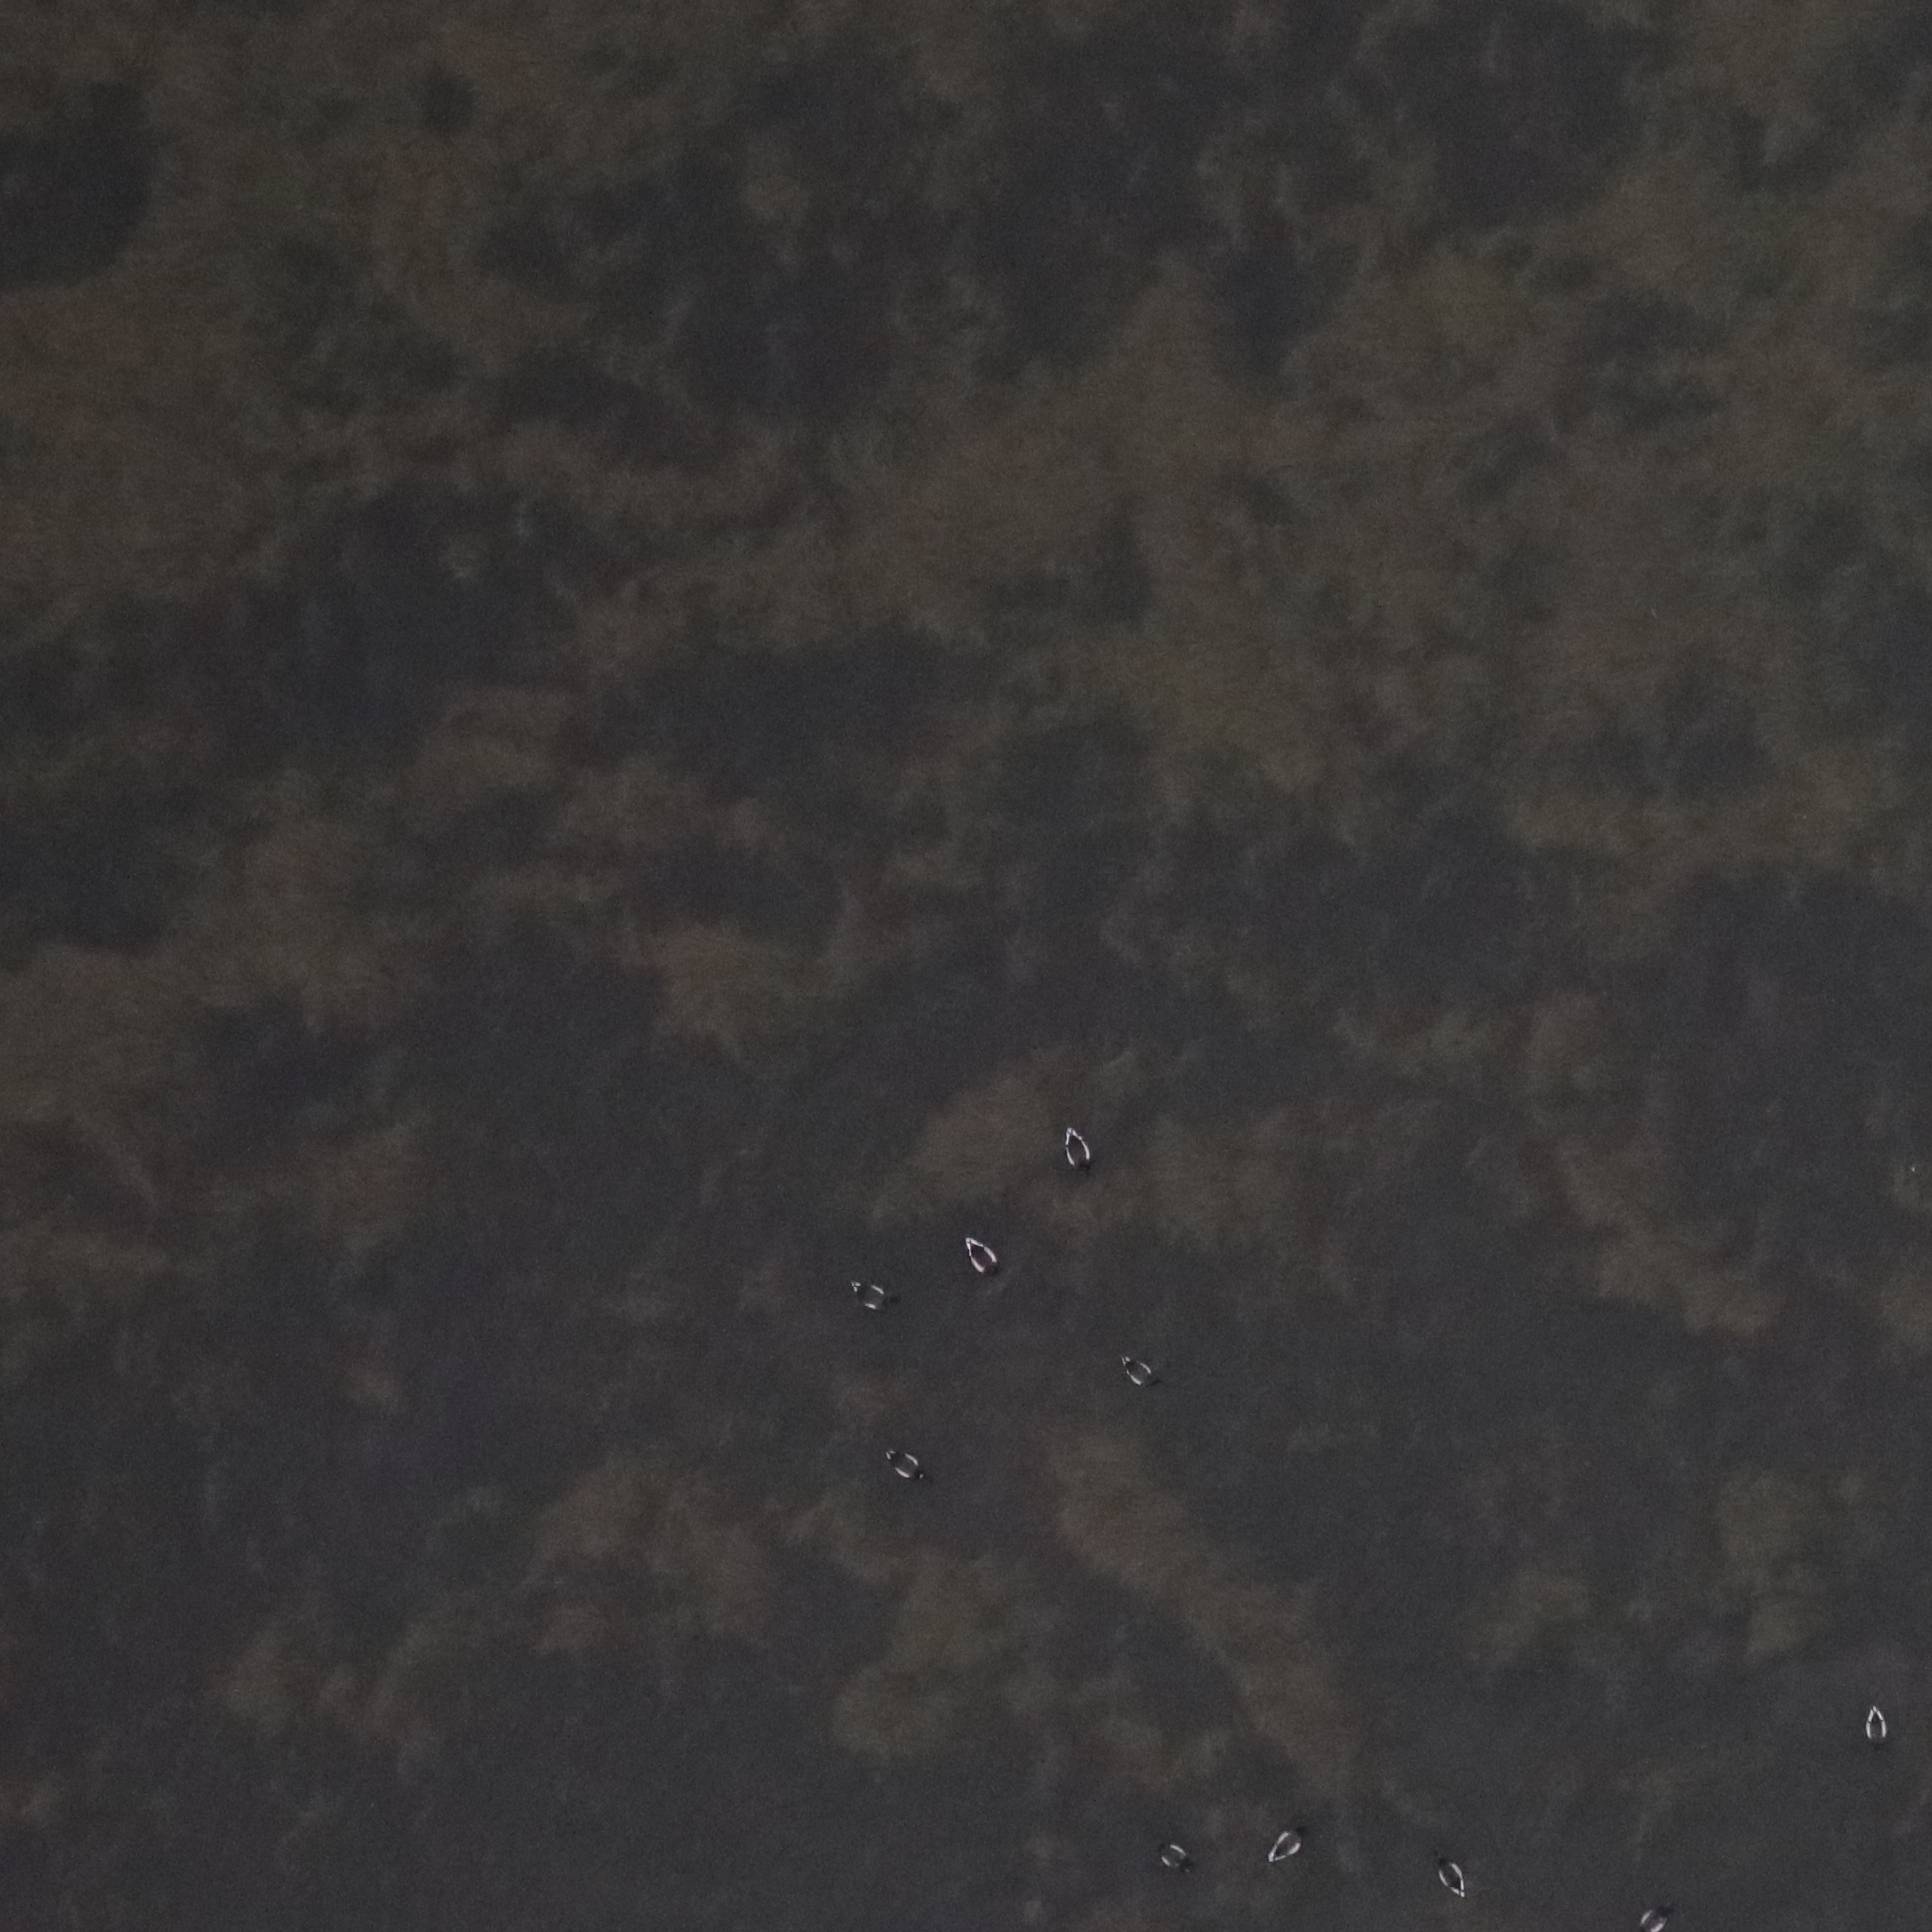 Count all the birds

10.